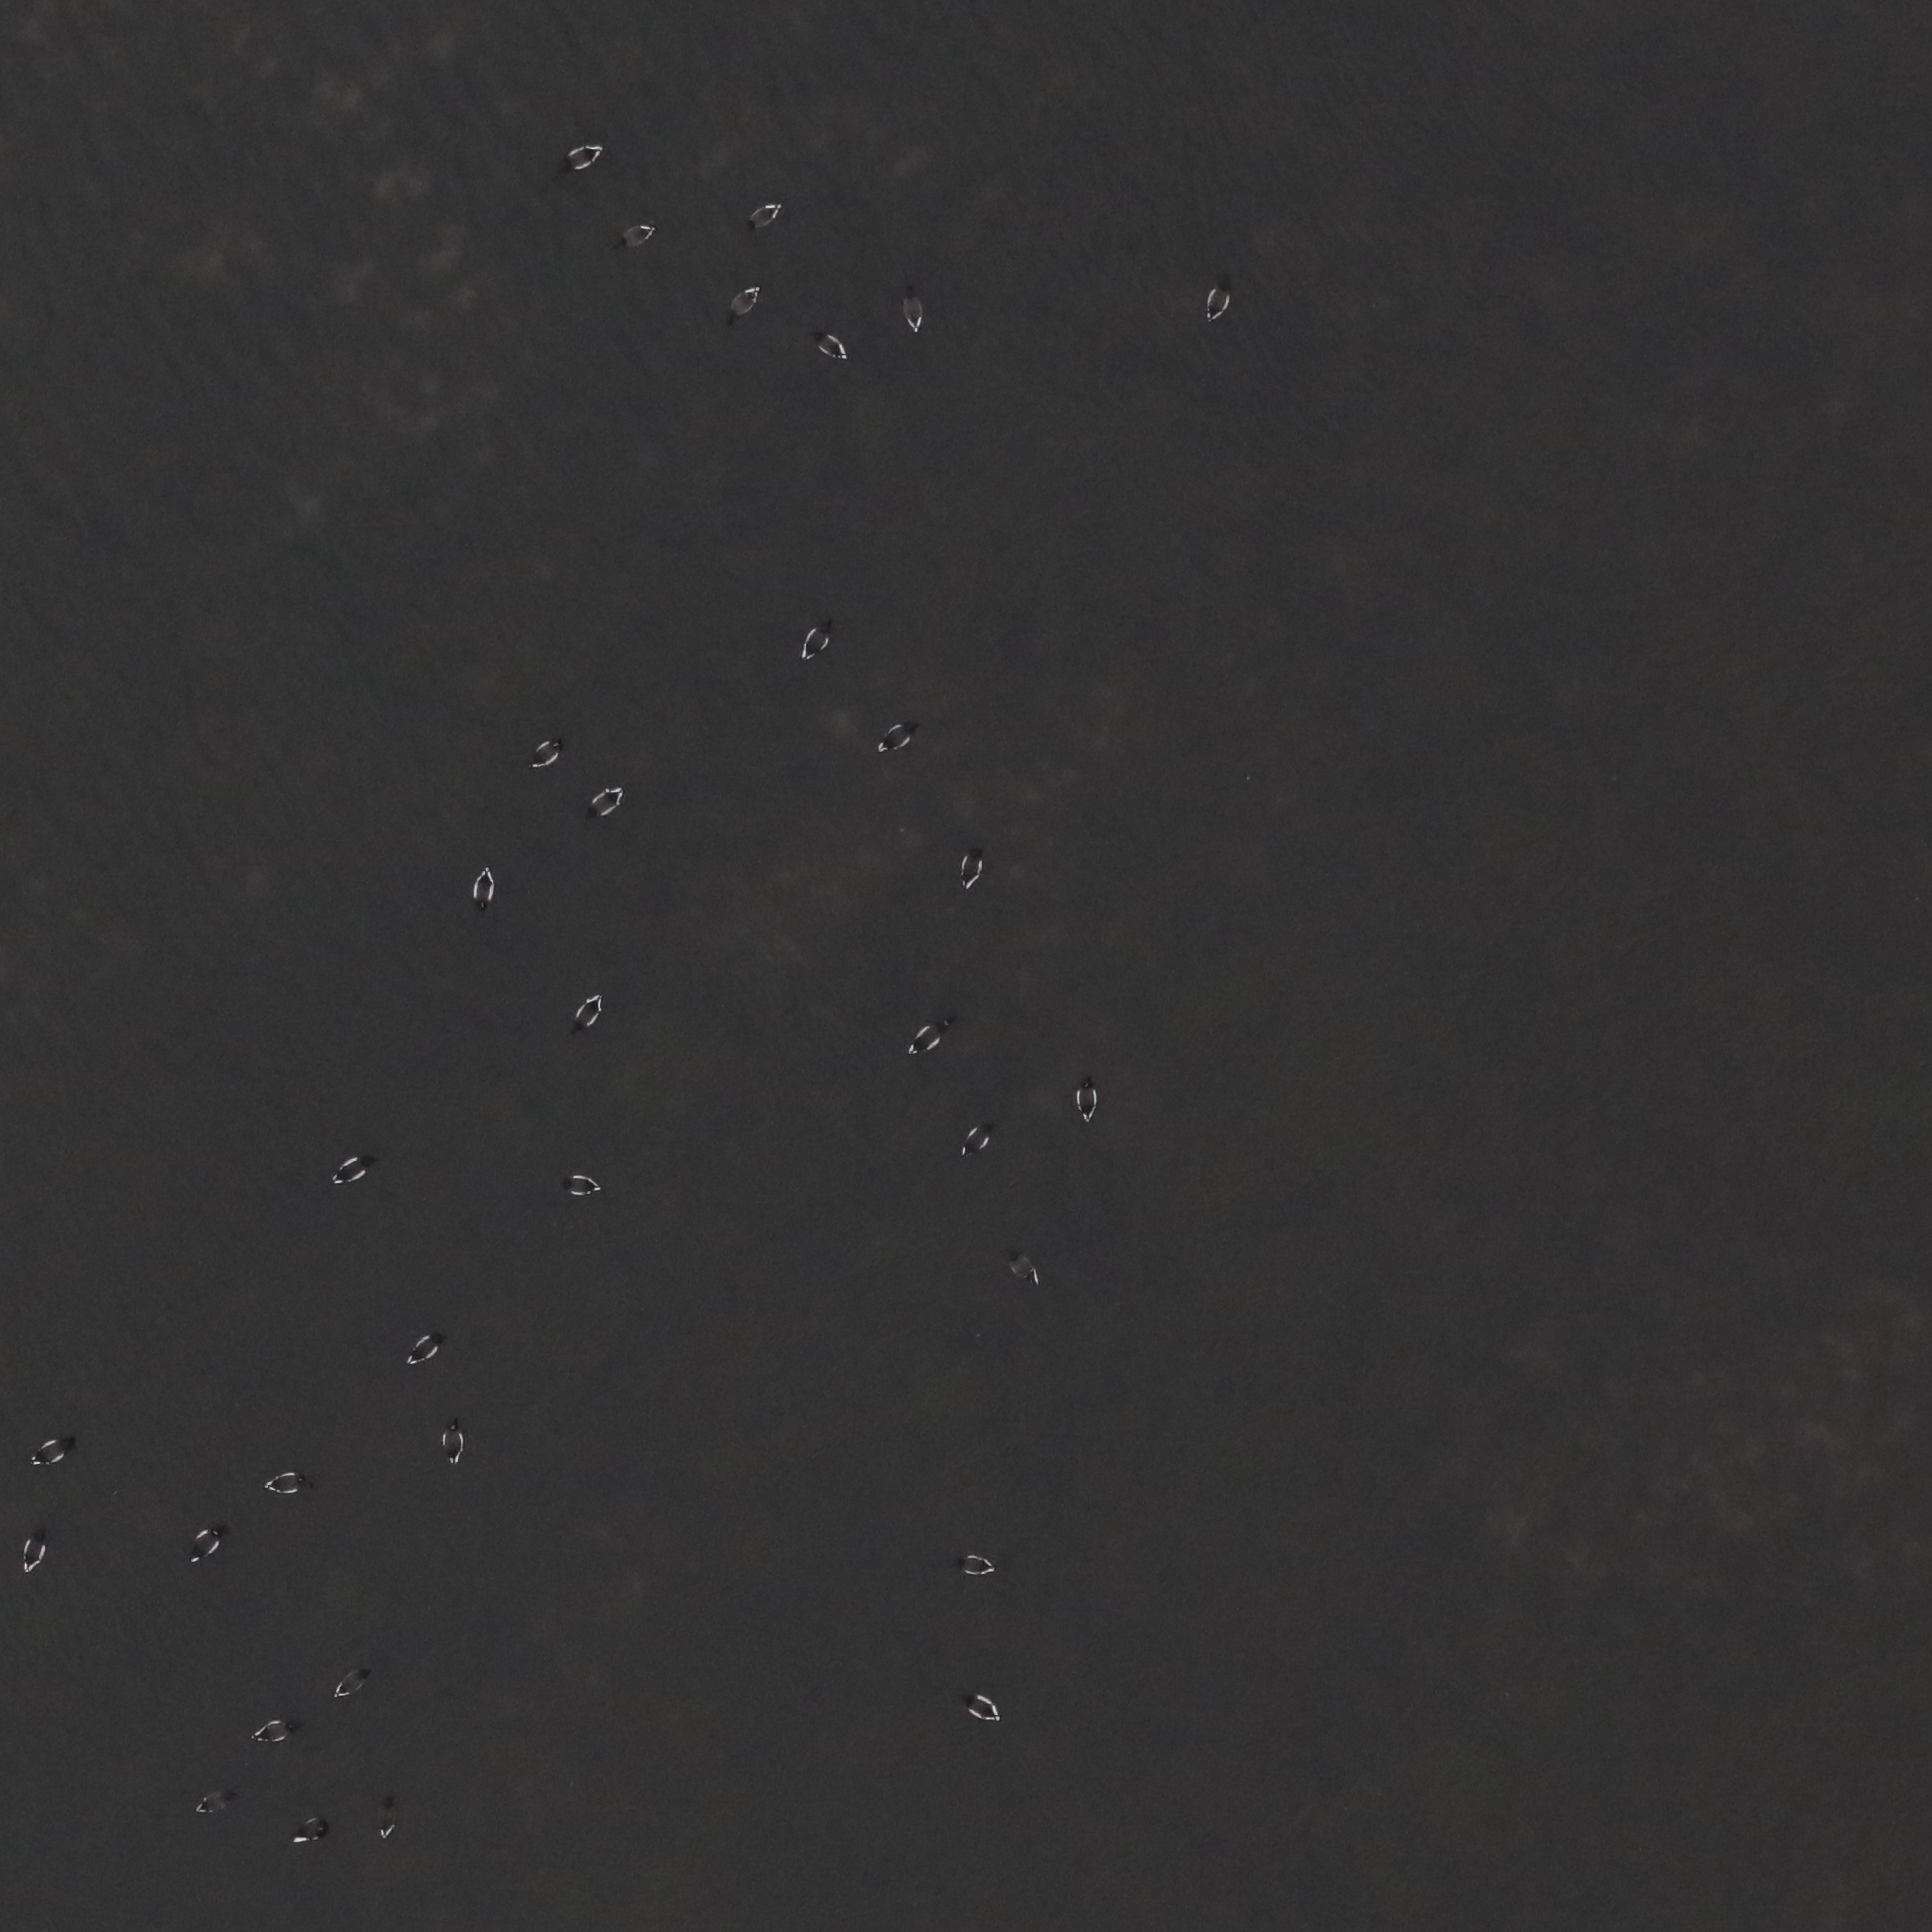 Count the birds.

33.